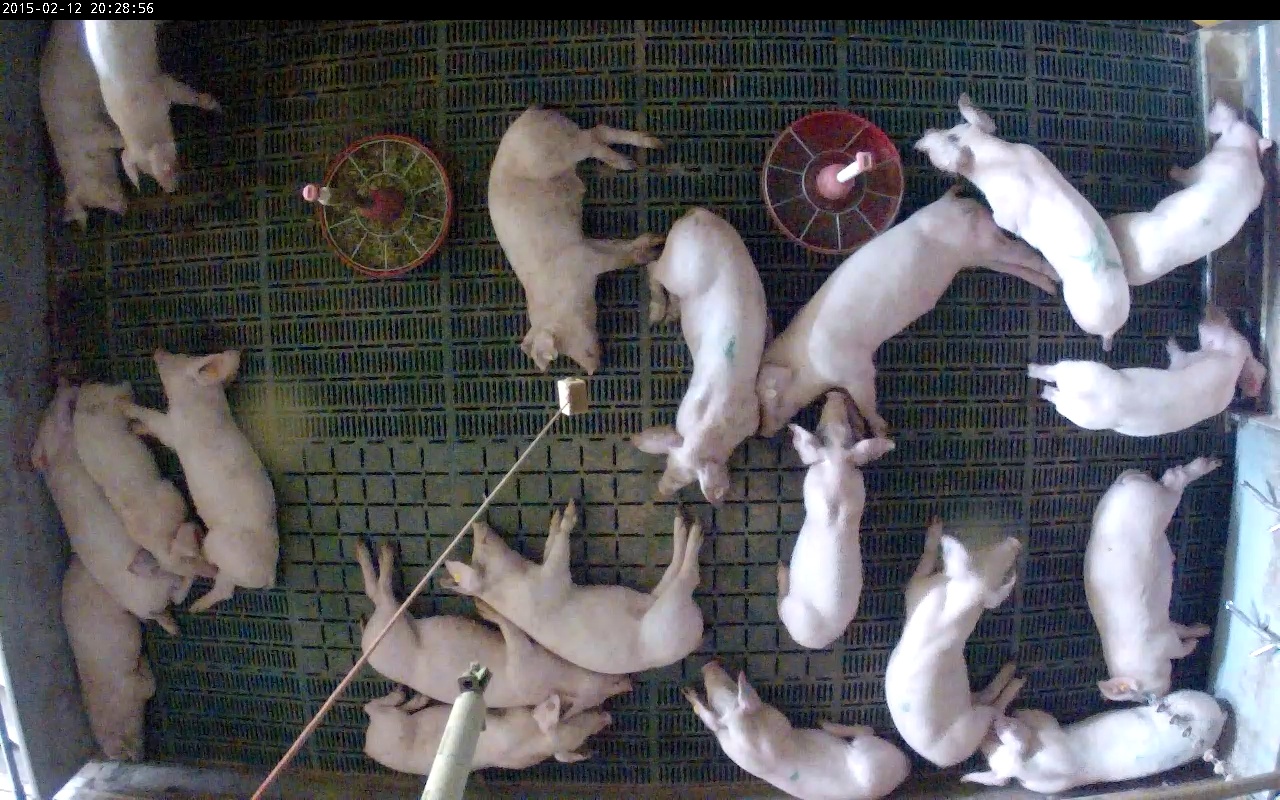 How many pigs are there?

20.